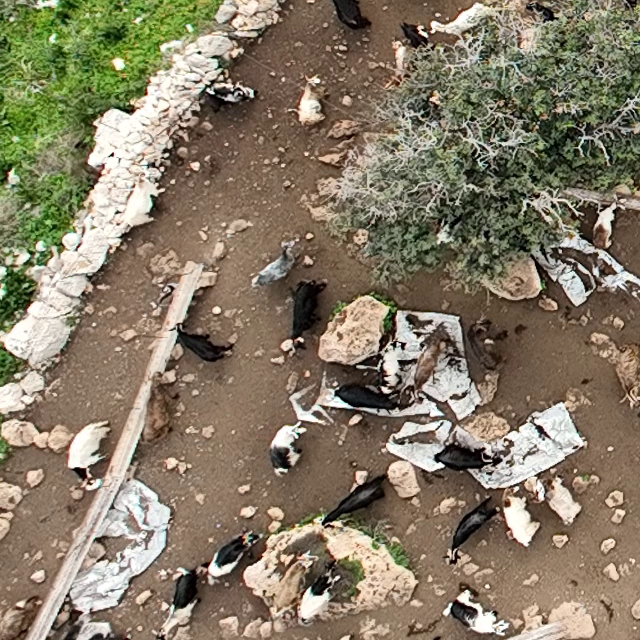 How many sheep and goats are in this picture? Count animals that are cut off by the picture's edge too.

32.